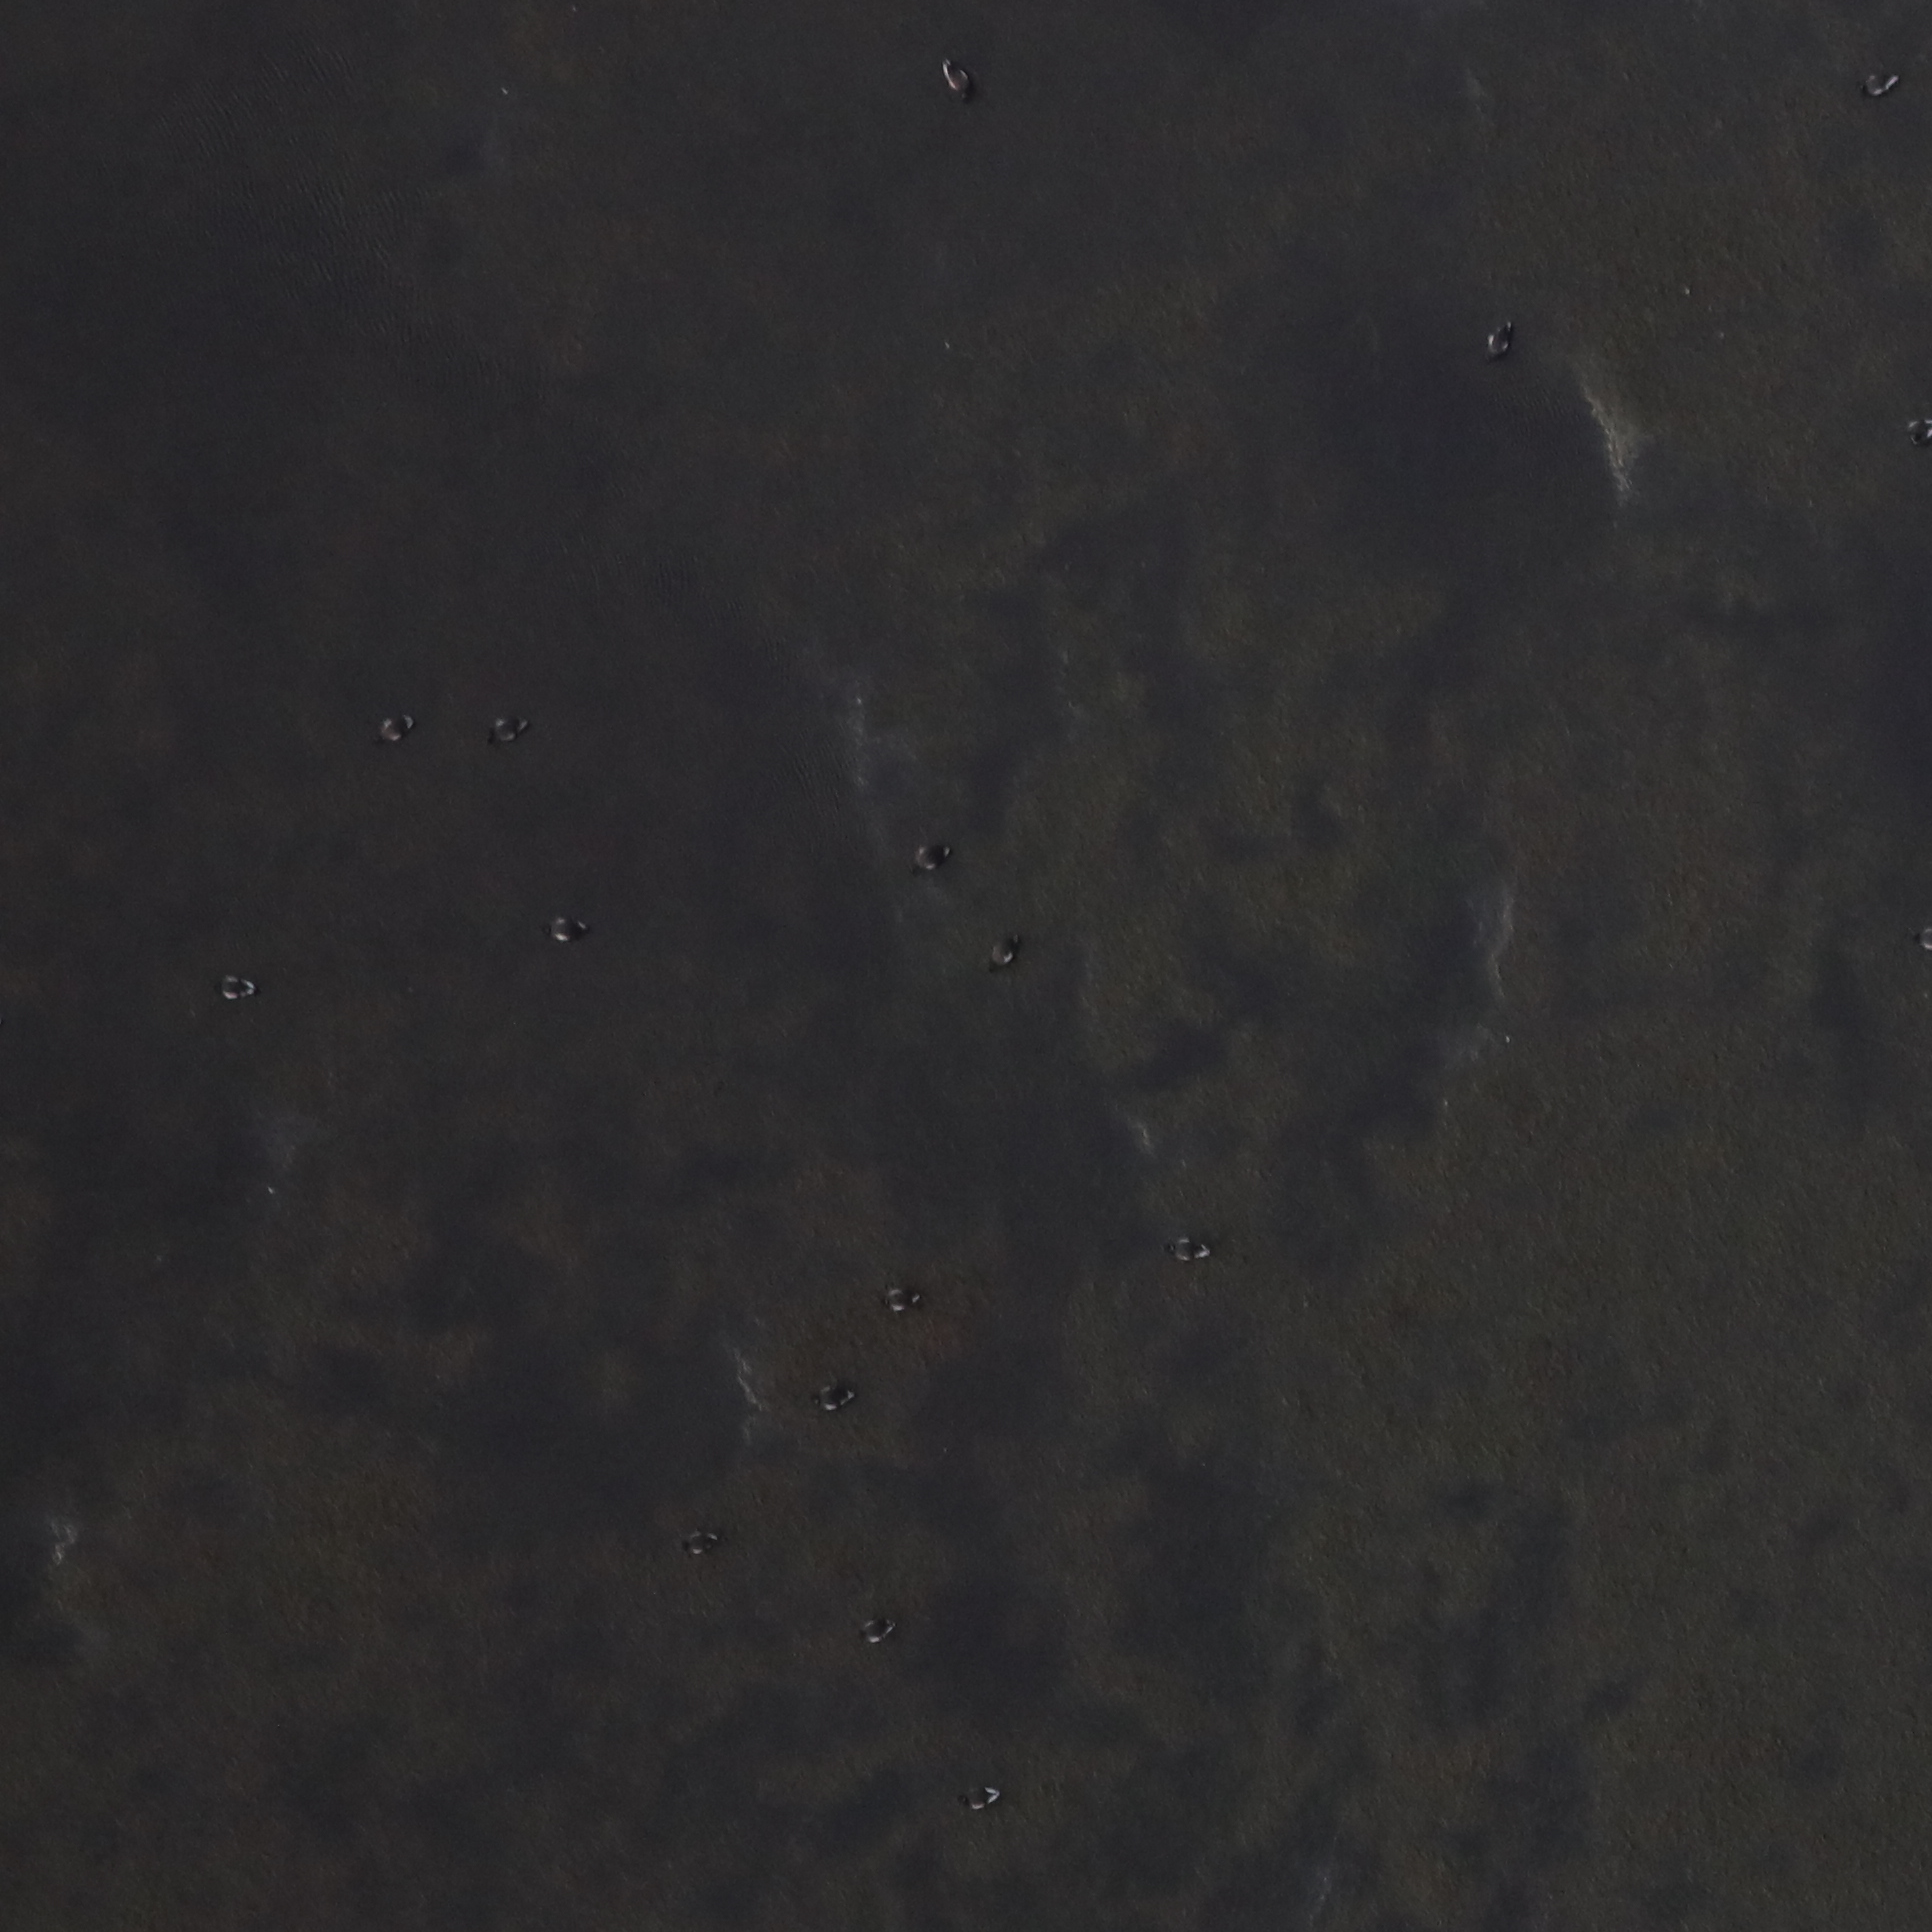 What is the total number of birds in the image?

16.